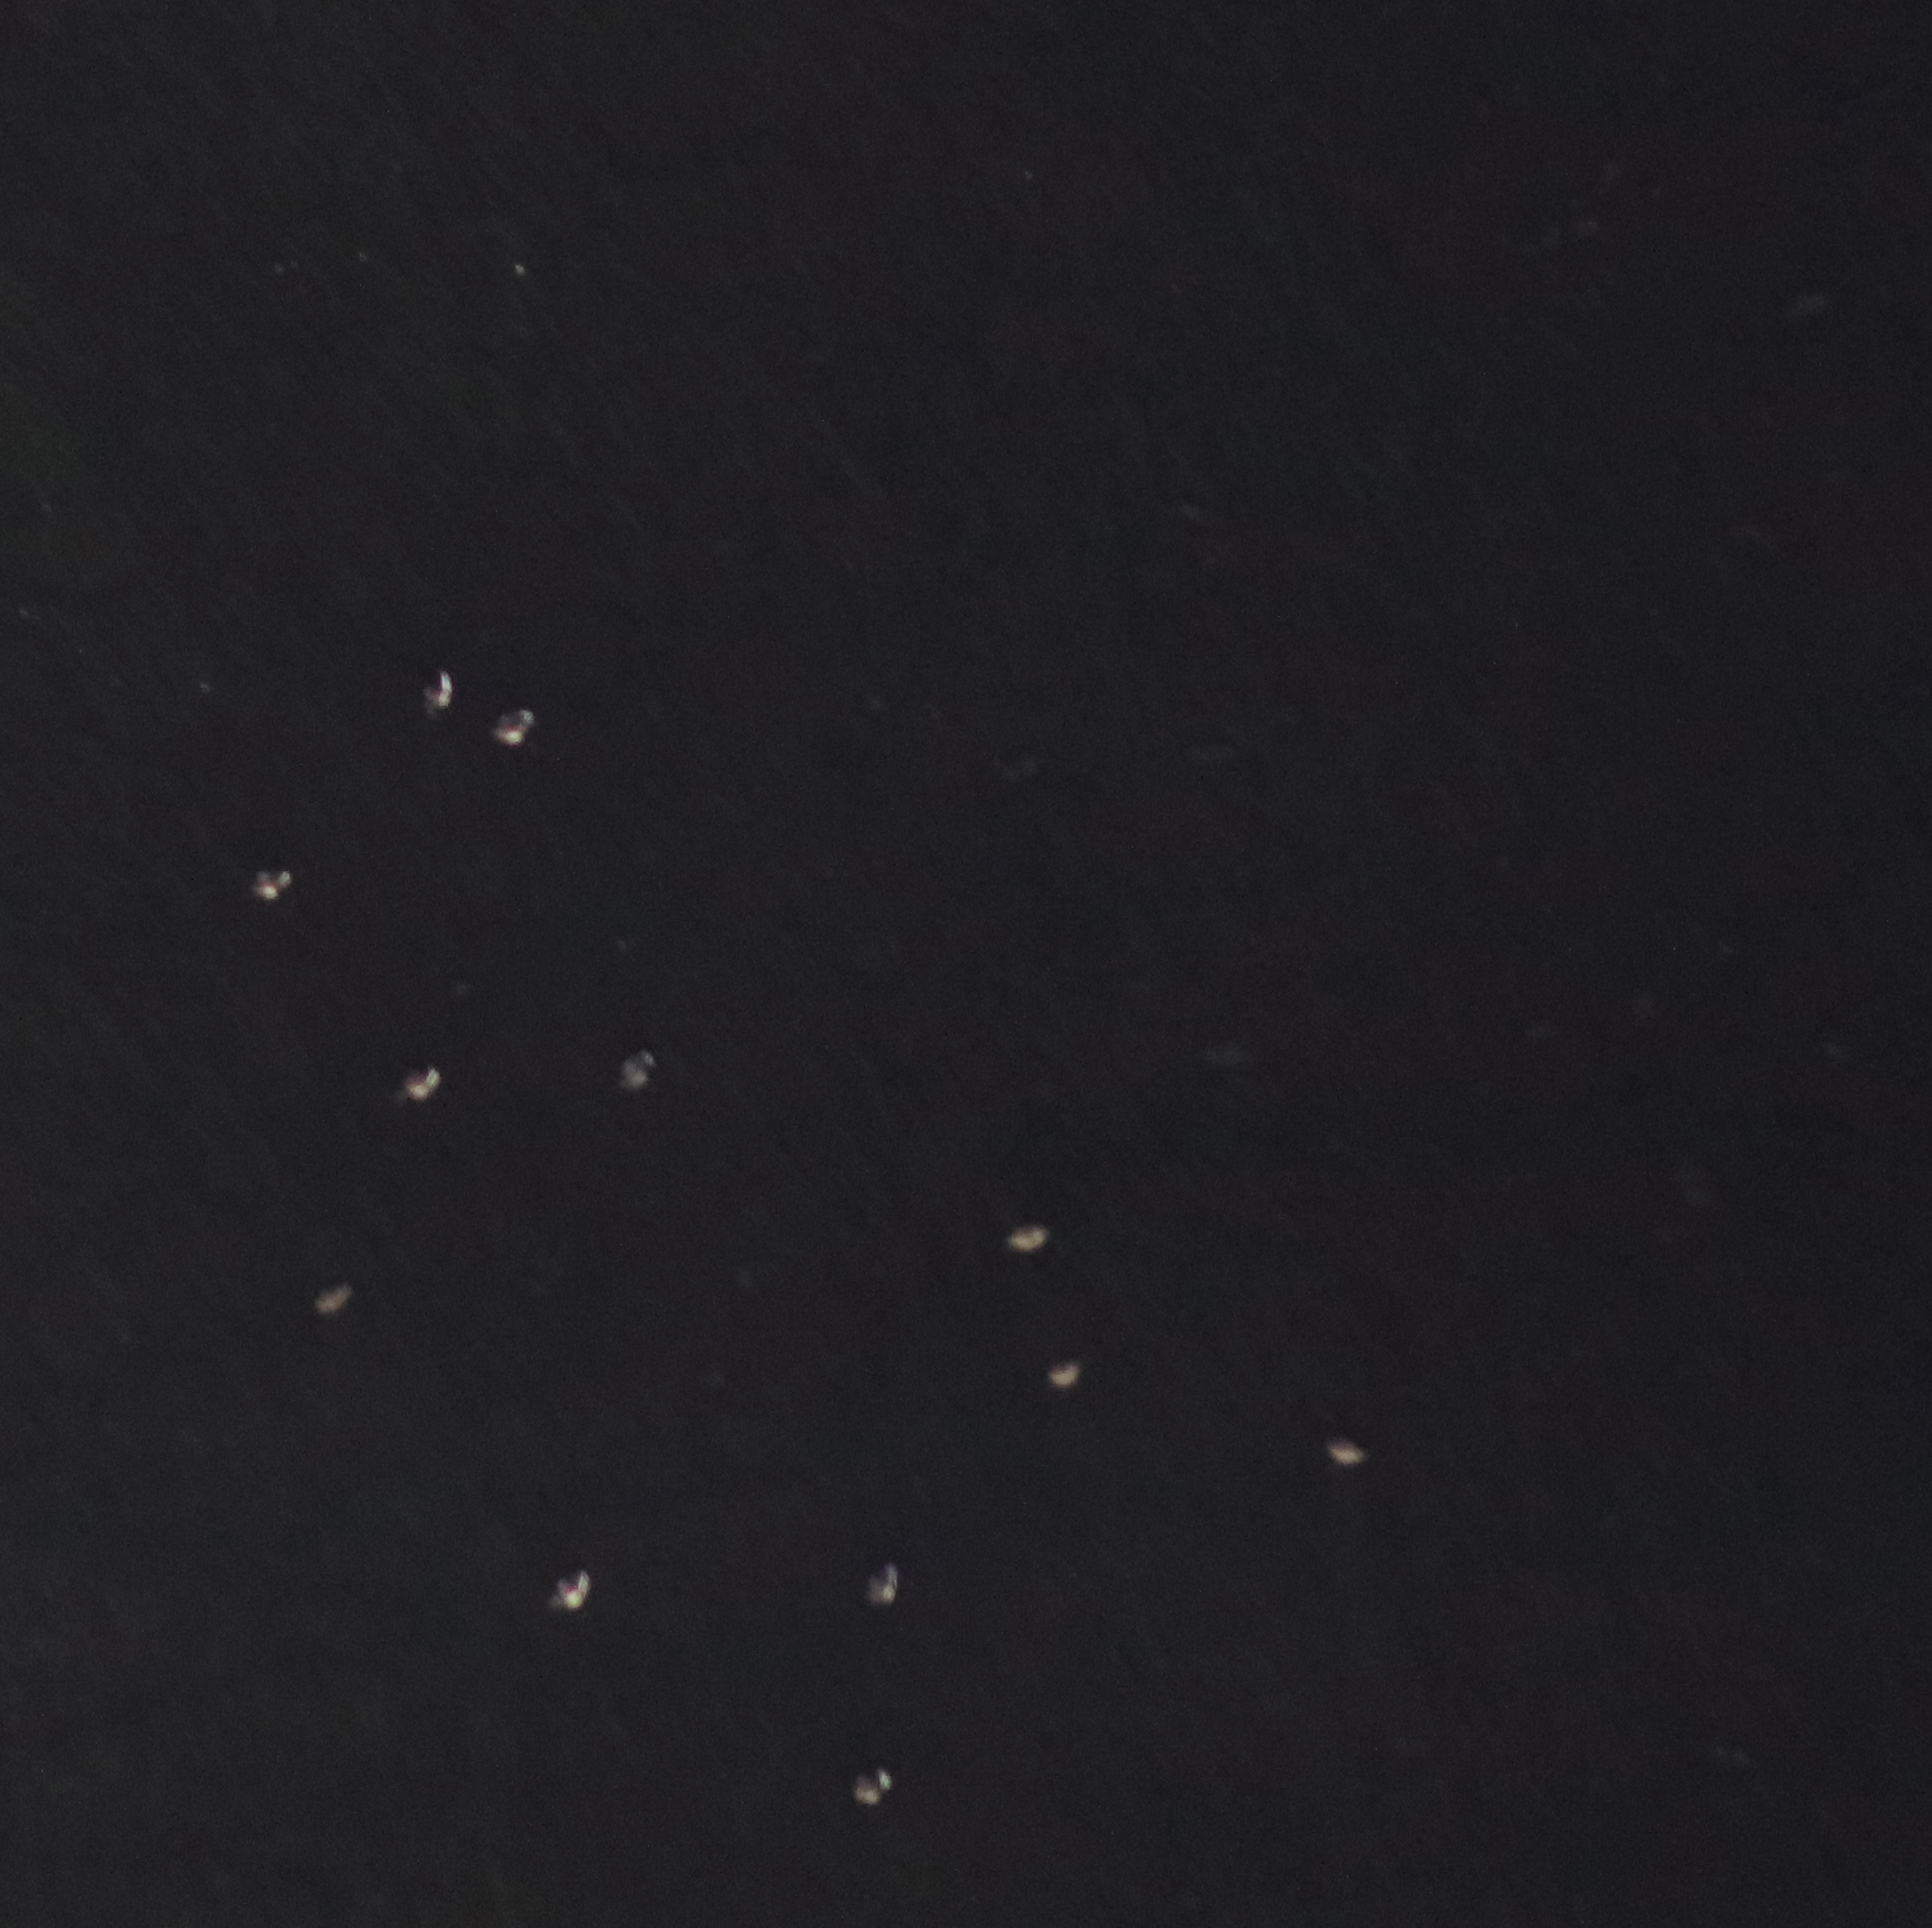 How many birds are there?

12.